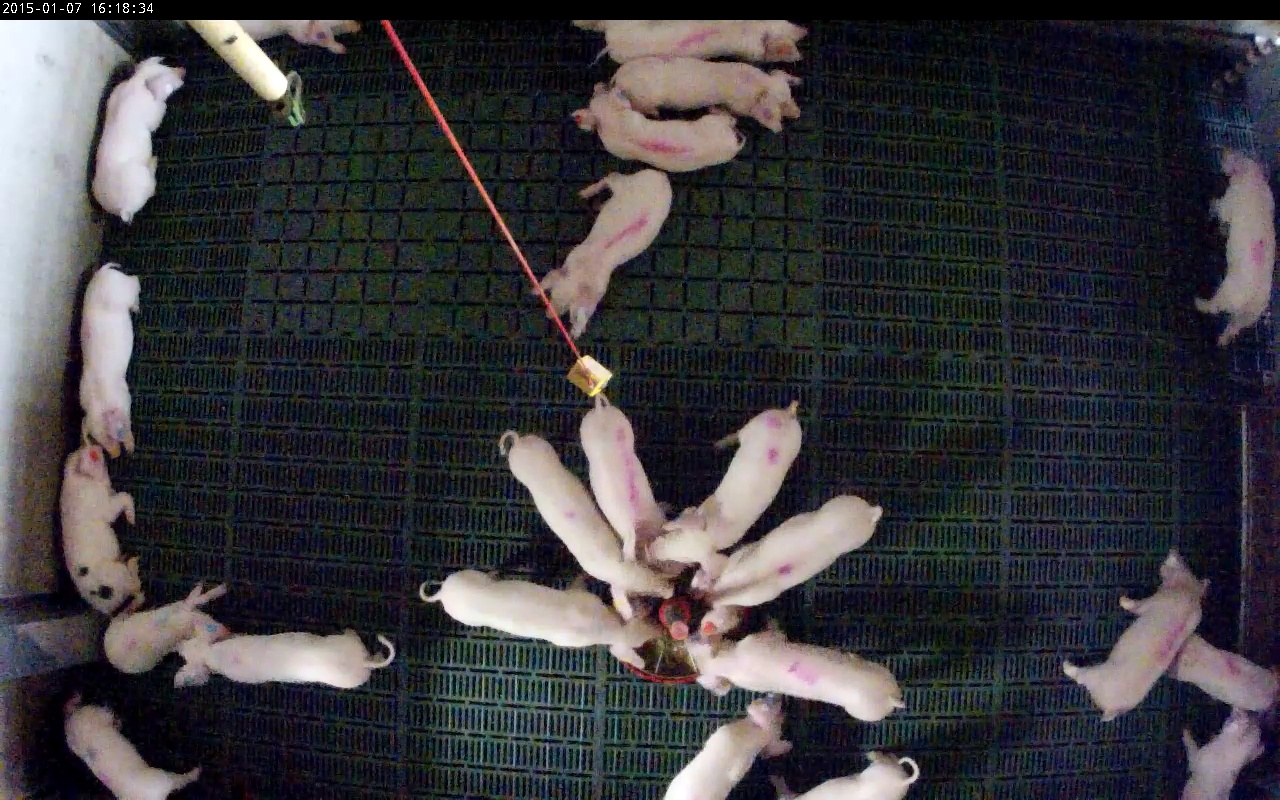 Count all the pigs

23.